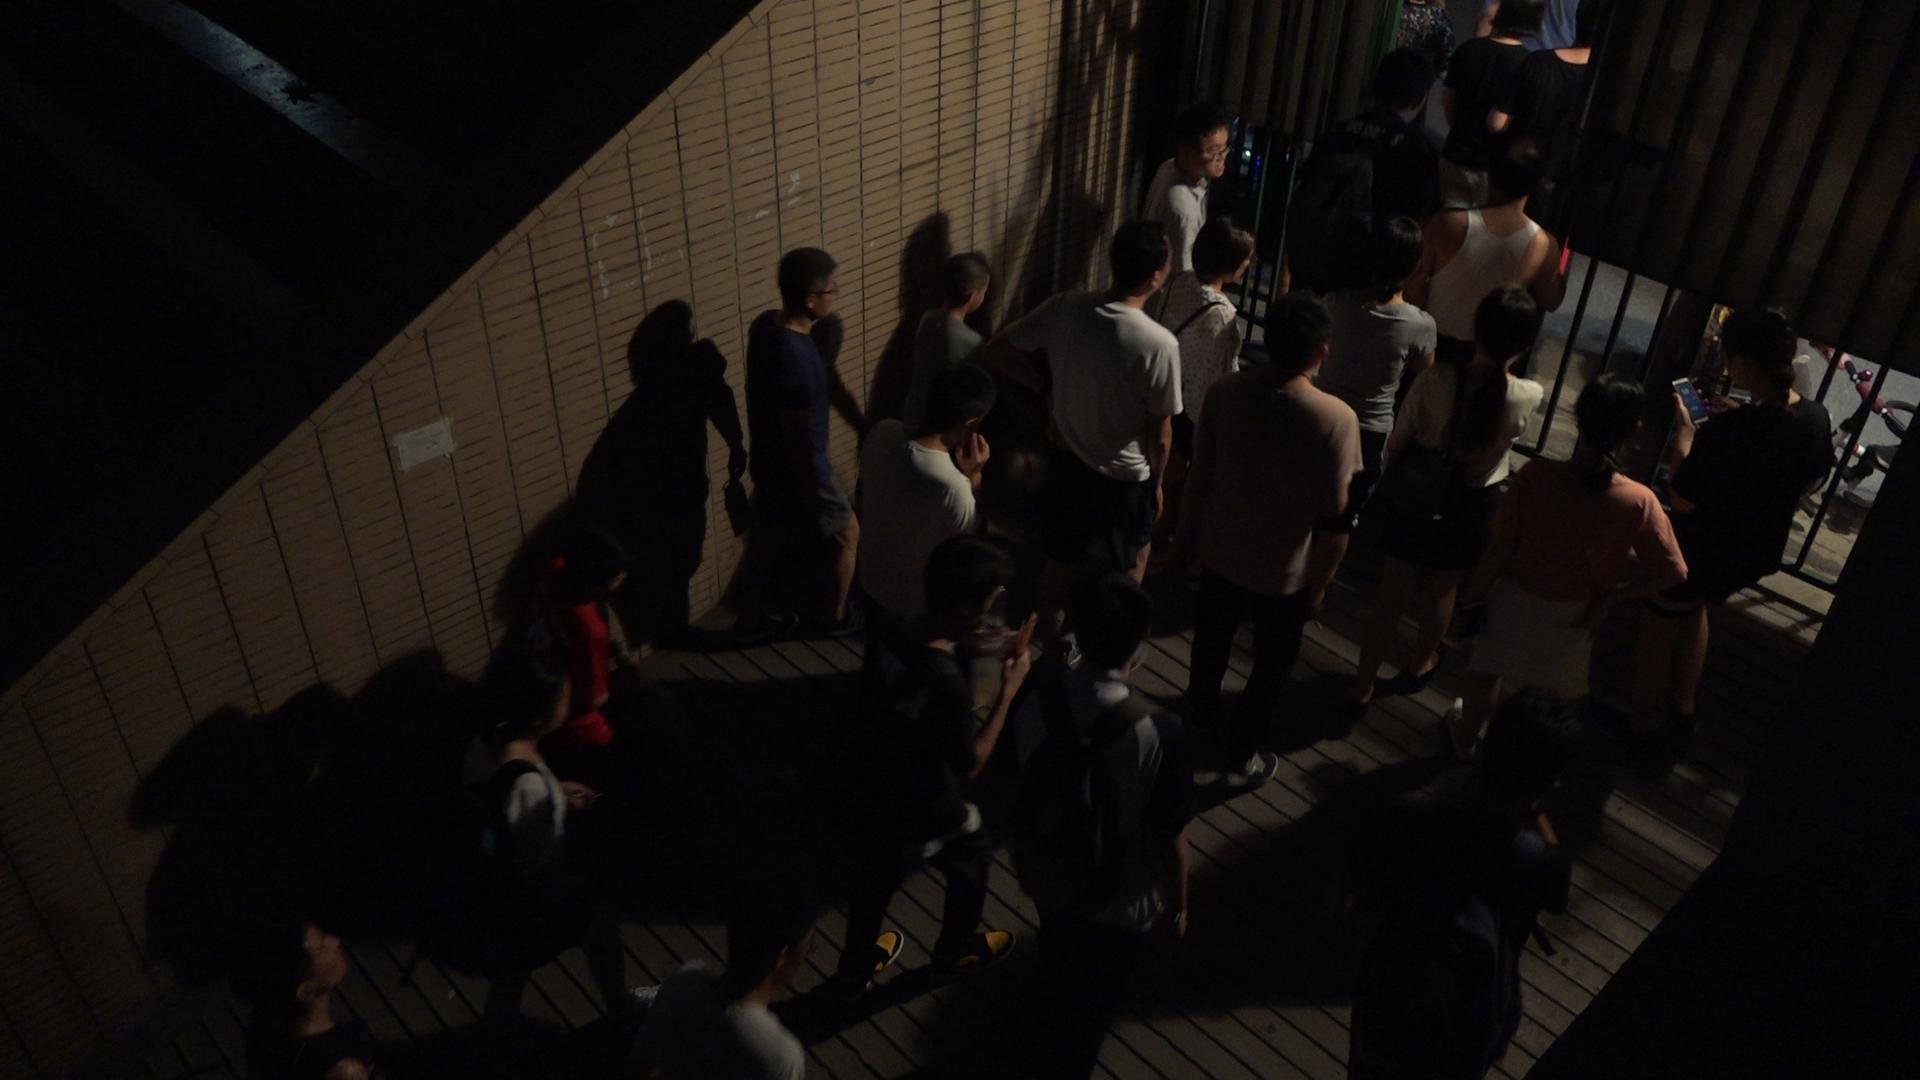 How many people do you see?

22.